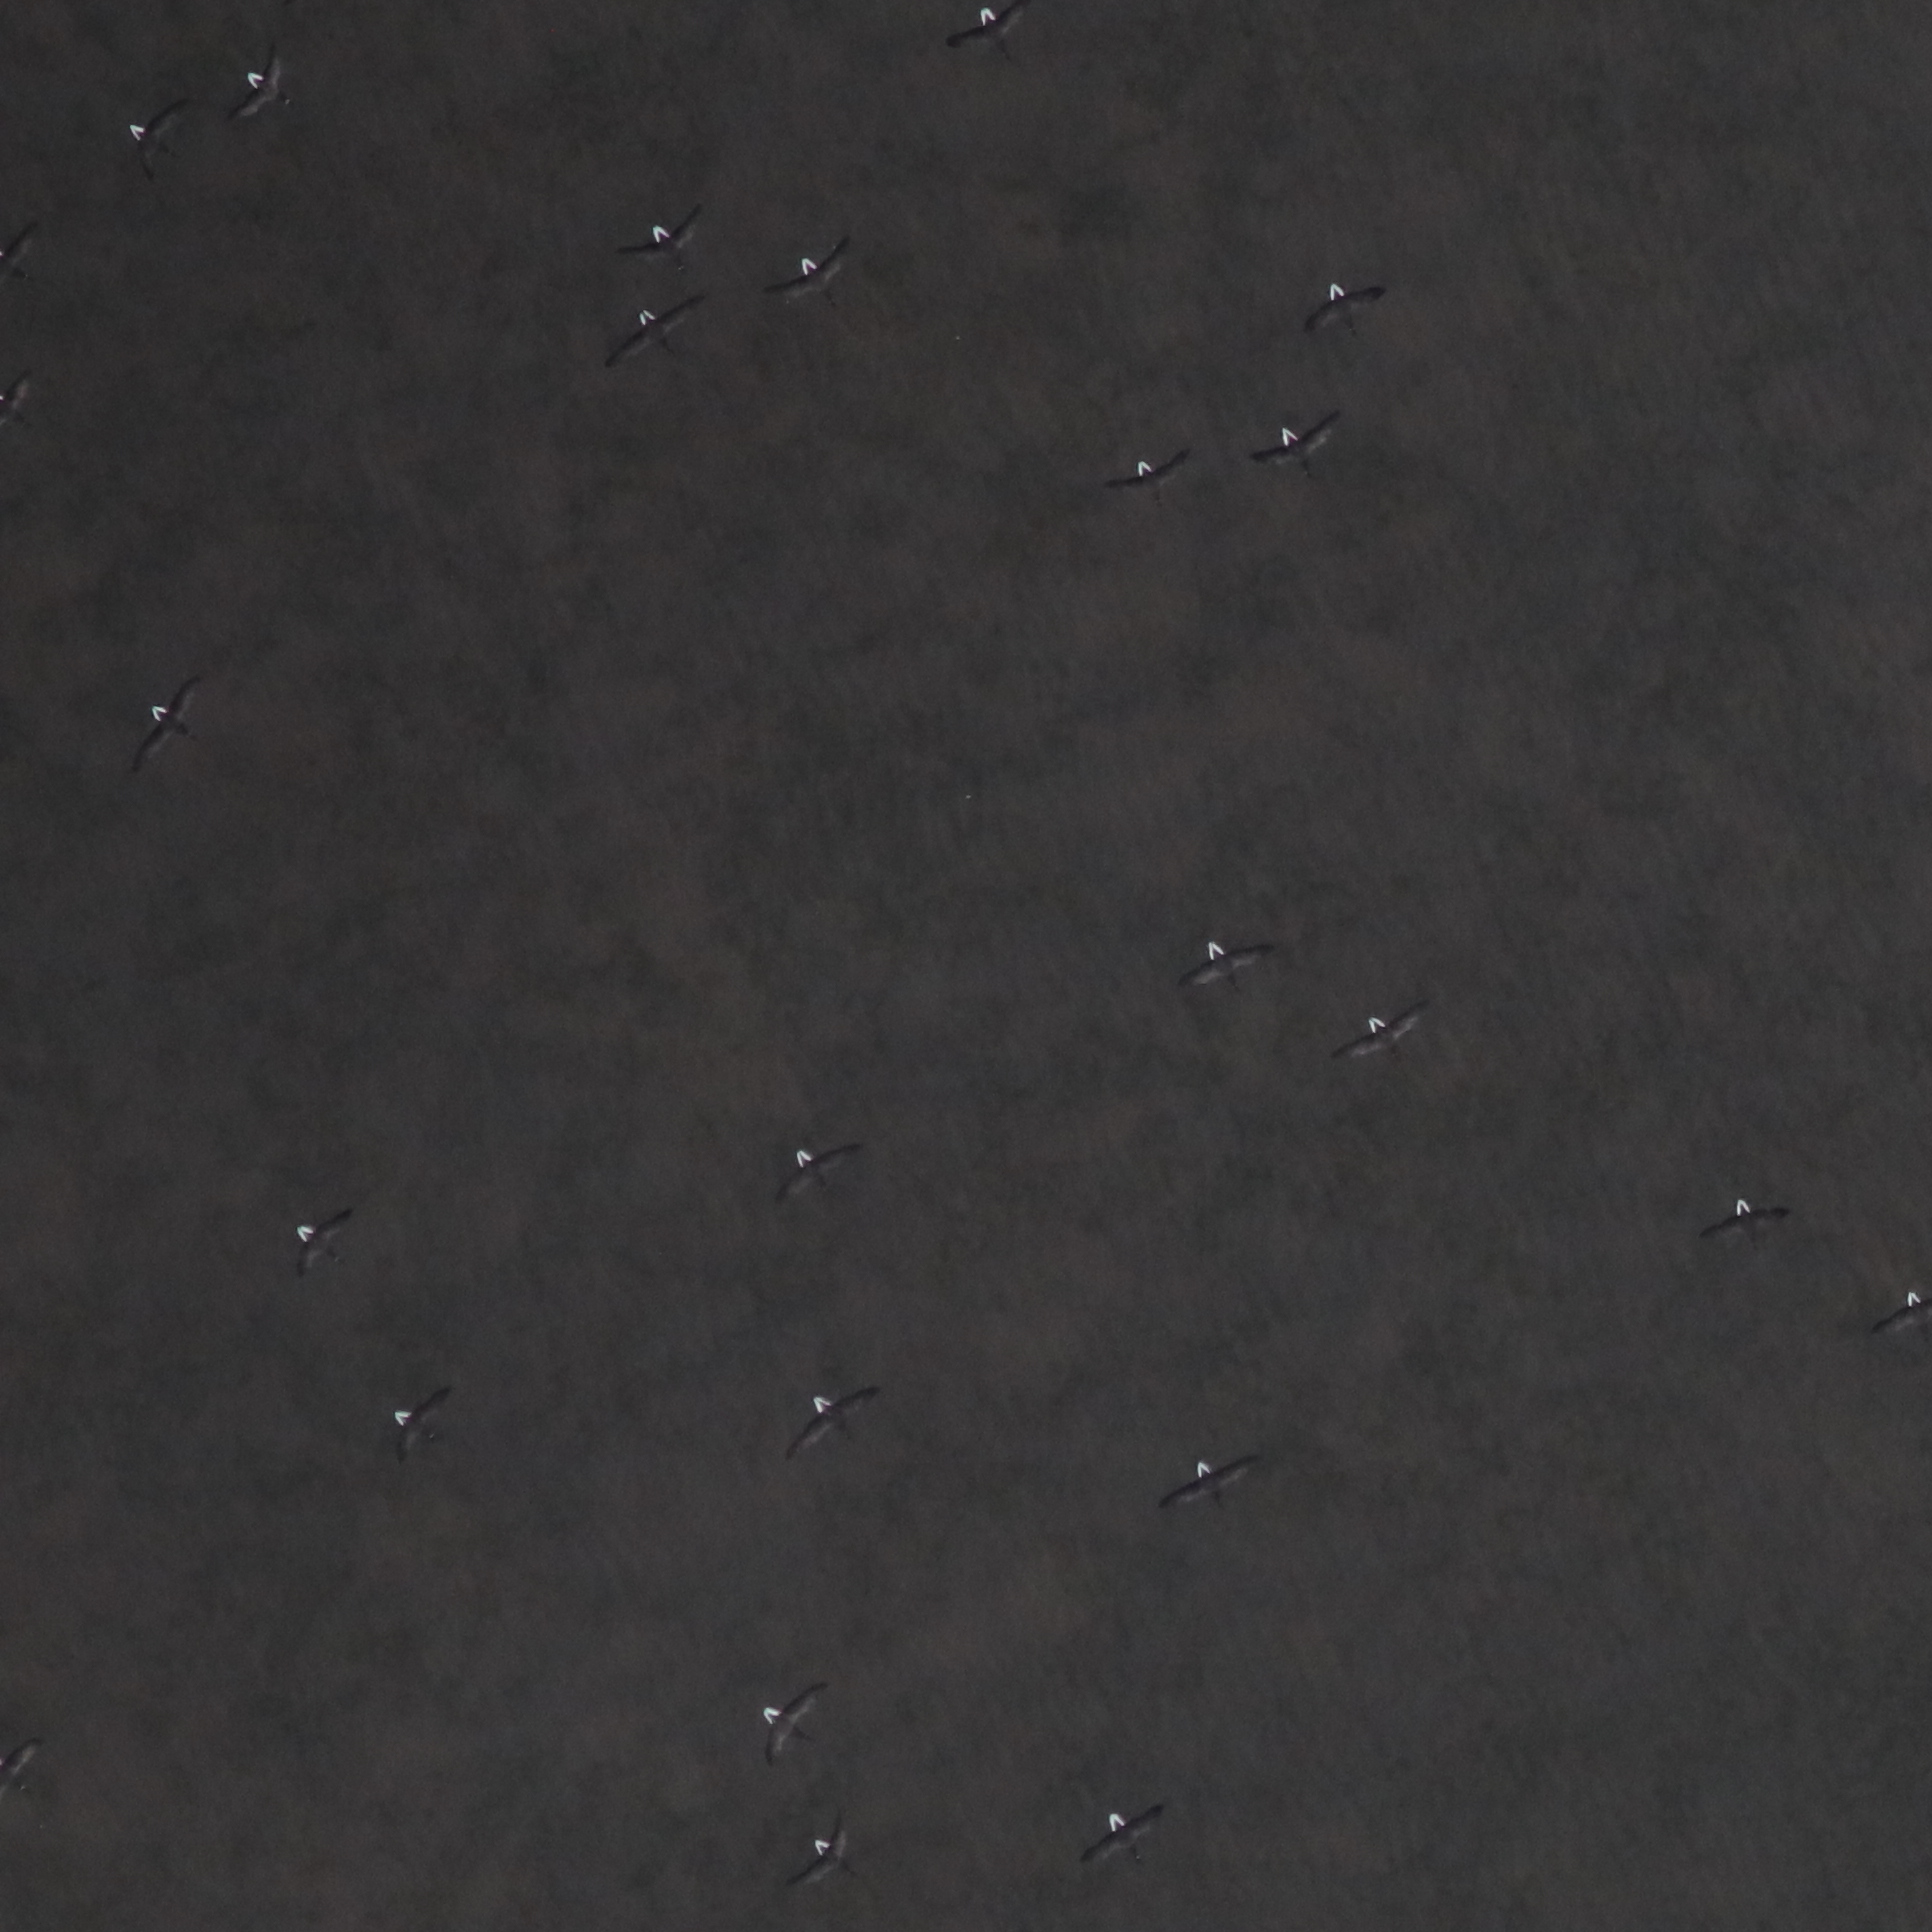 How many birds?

22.